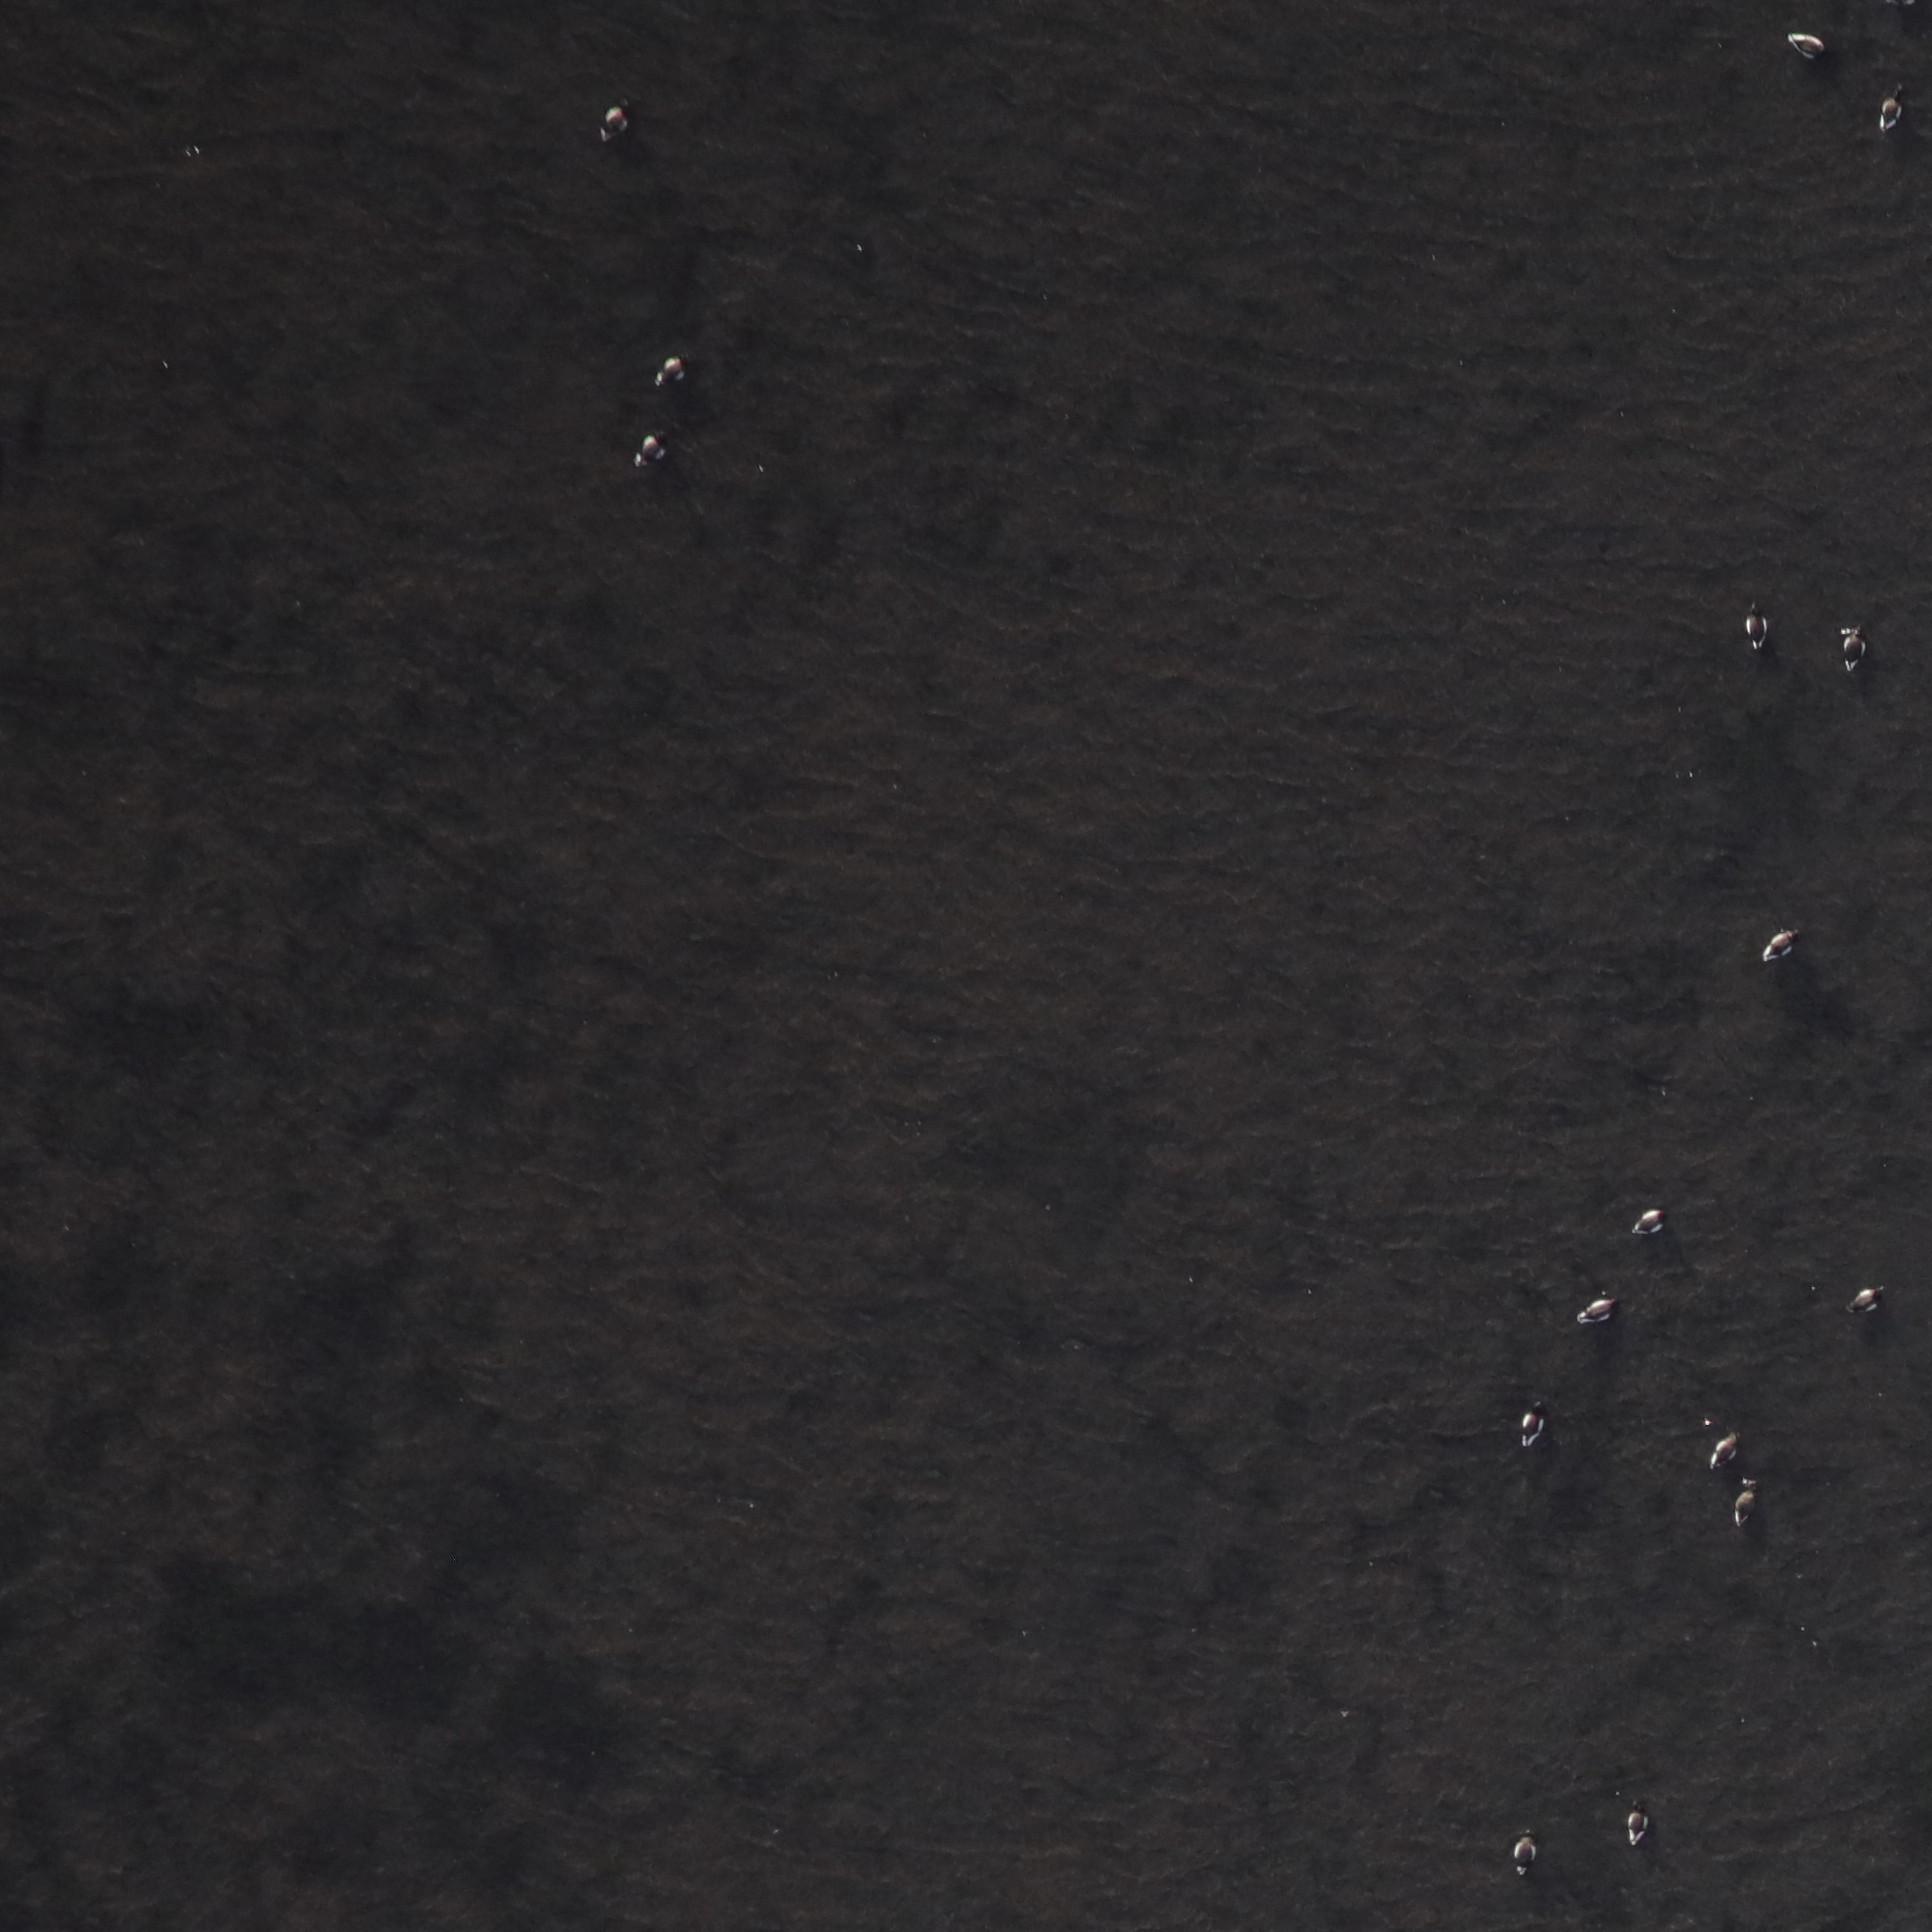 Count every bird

16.